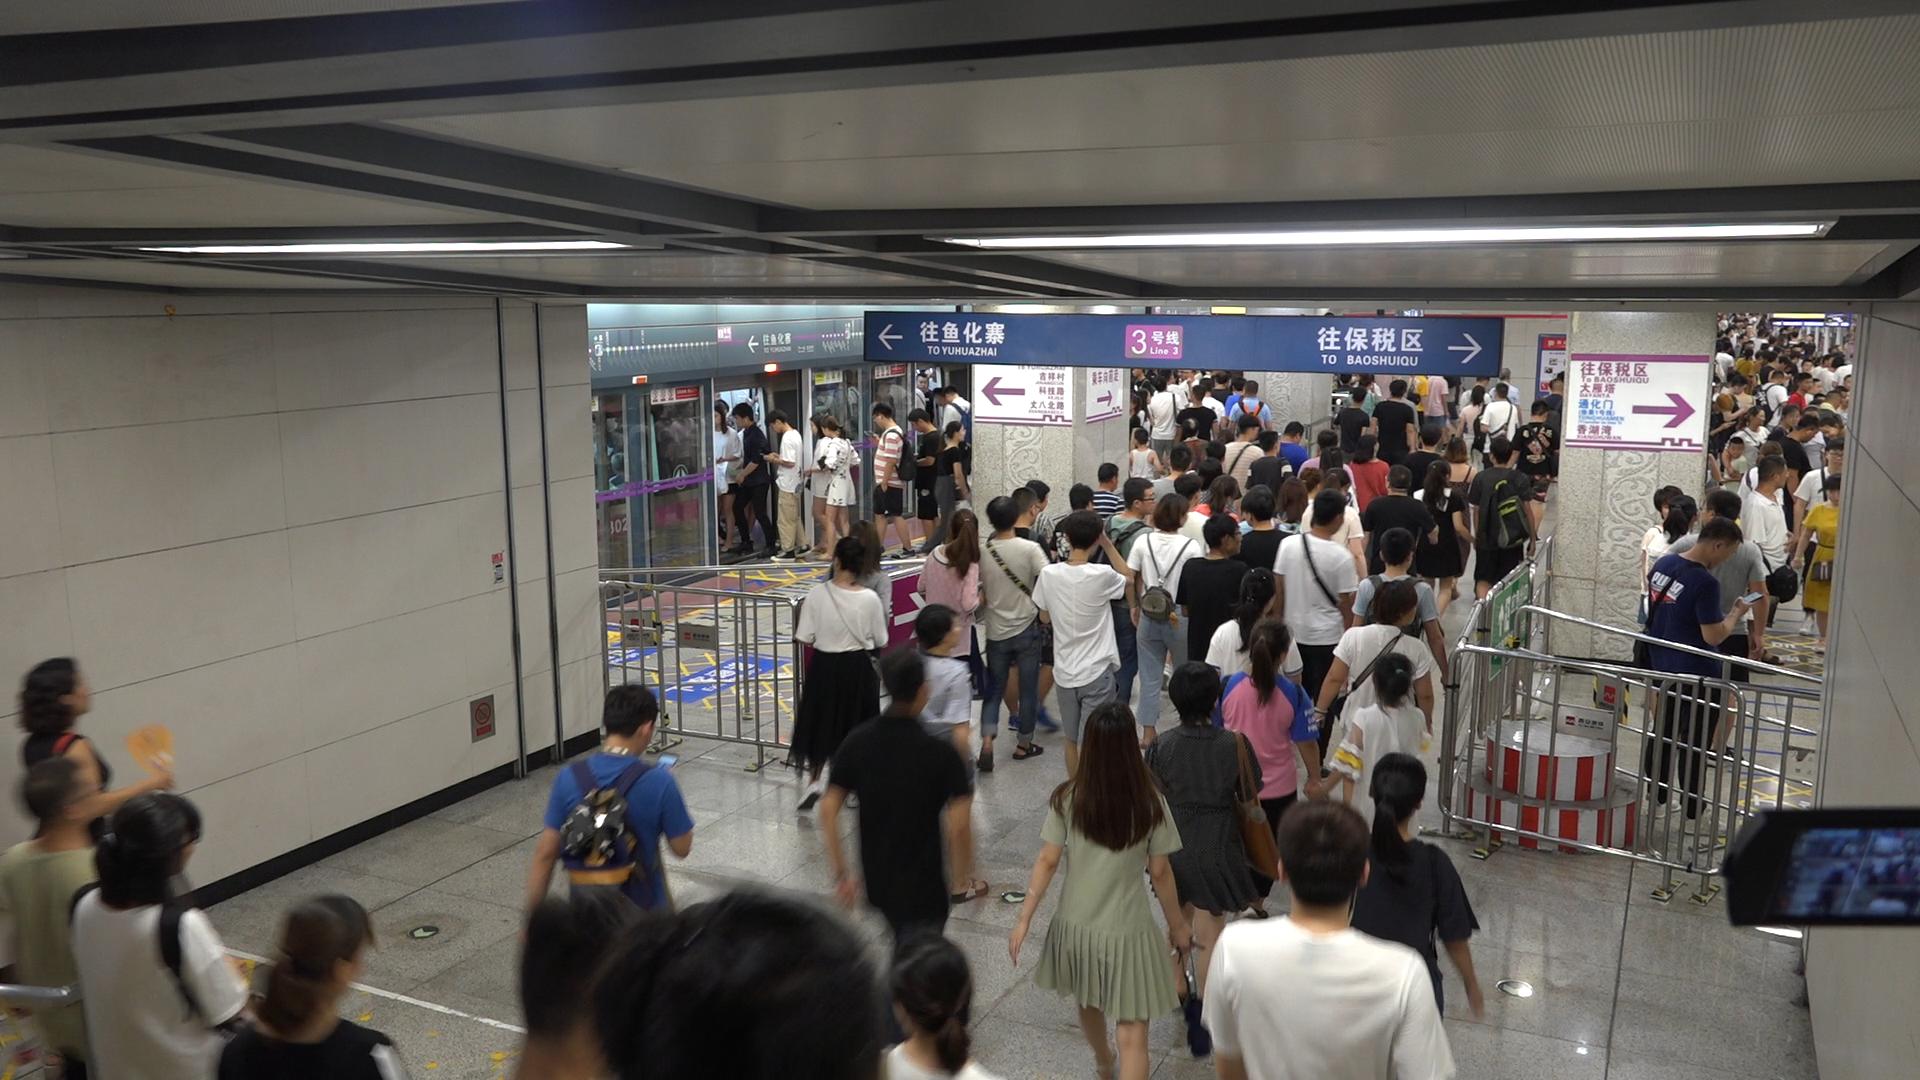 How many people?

179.